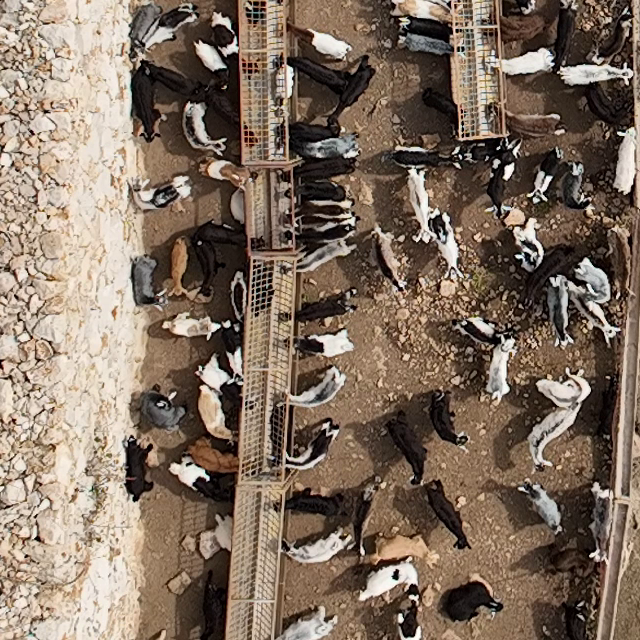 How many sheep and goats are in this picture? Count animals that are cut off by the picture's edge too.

84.